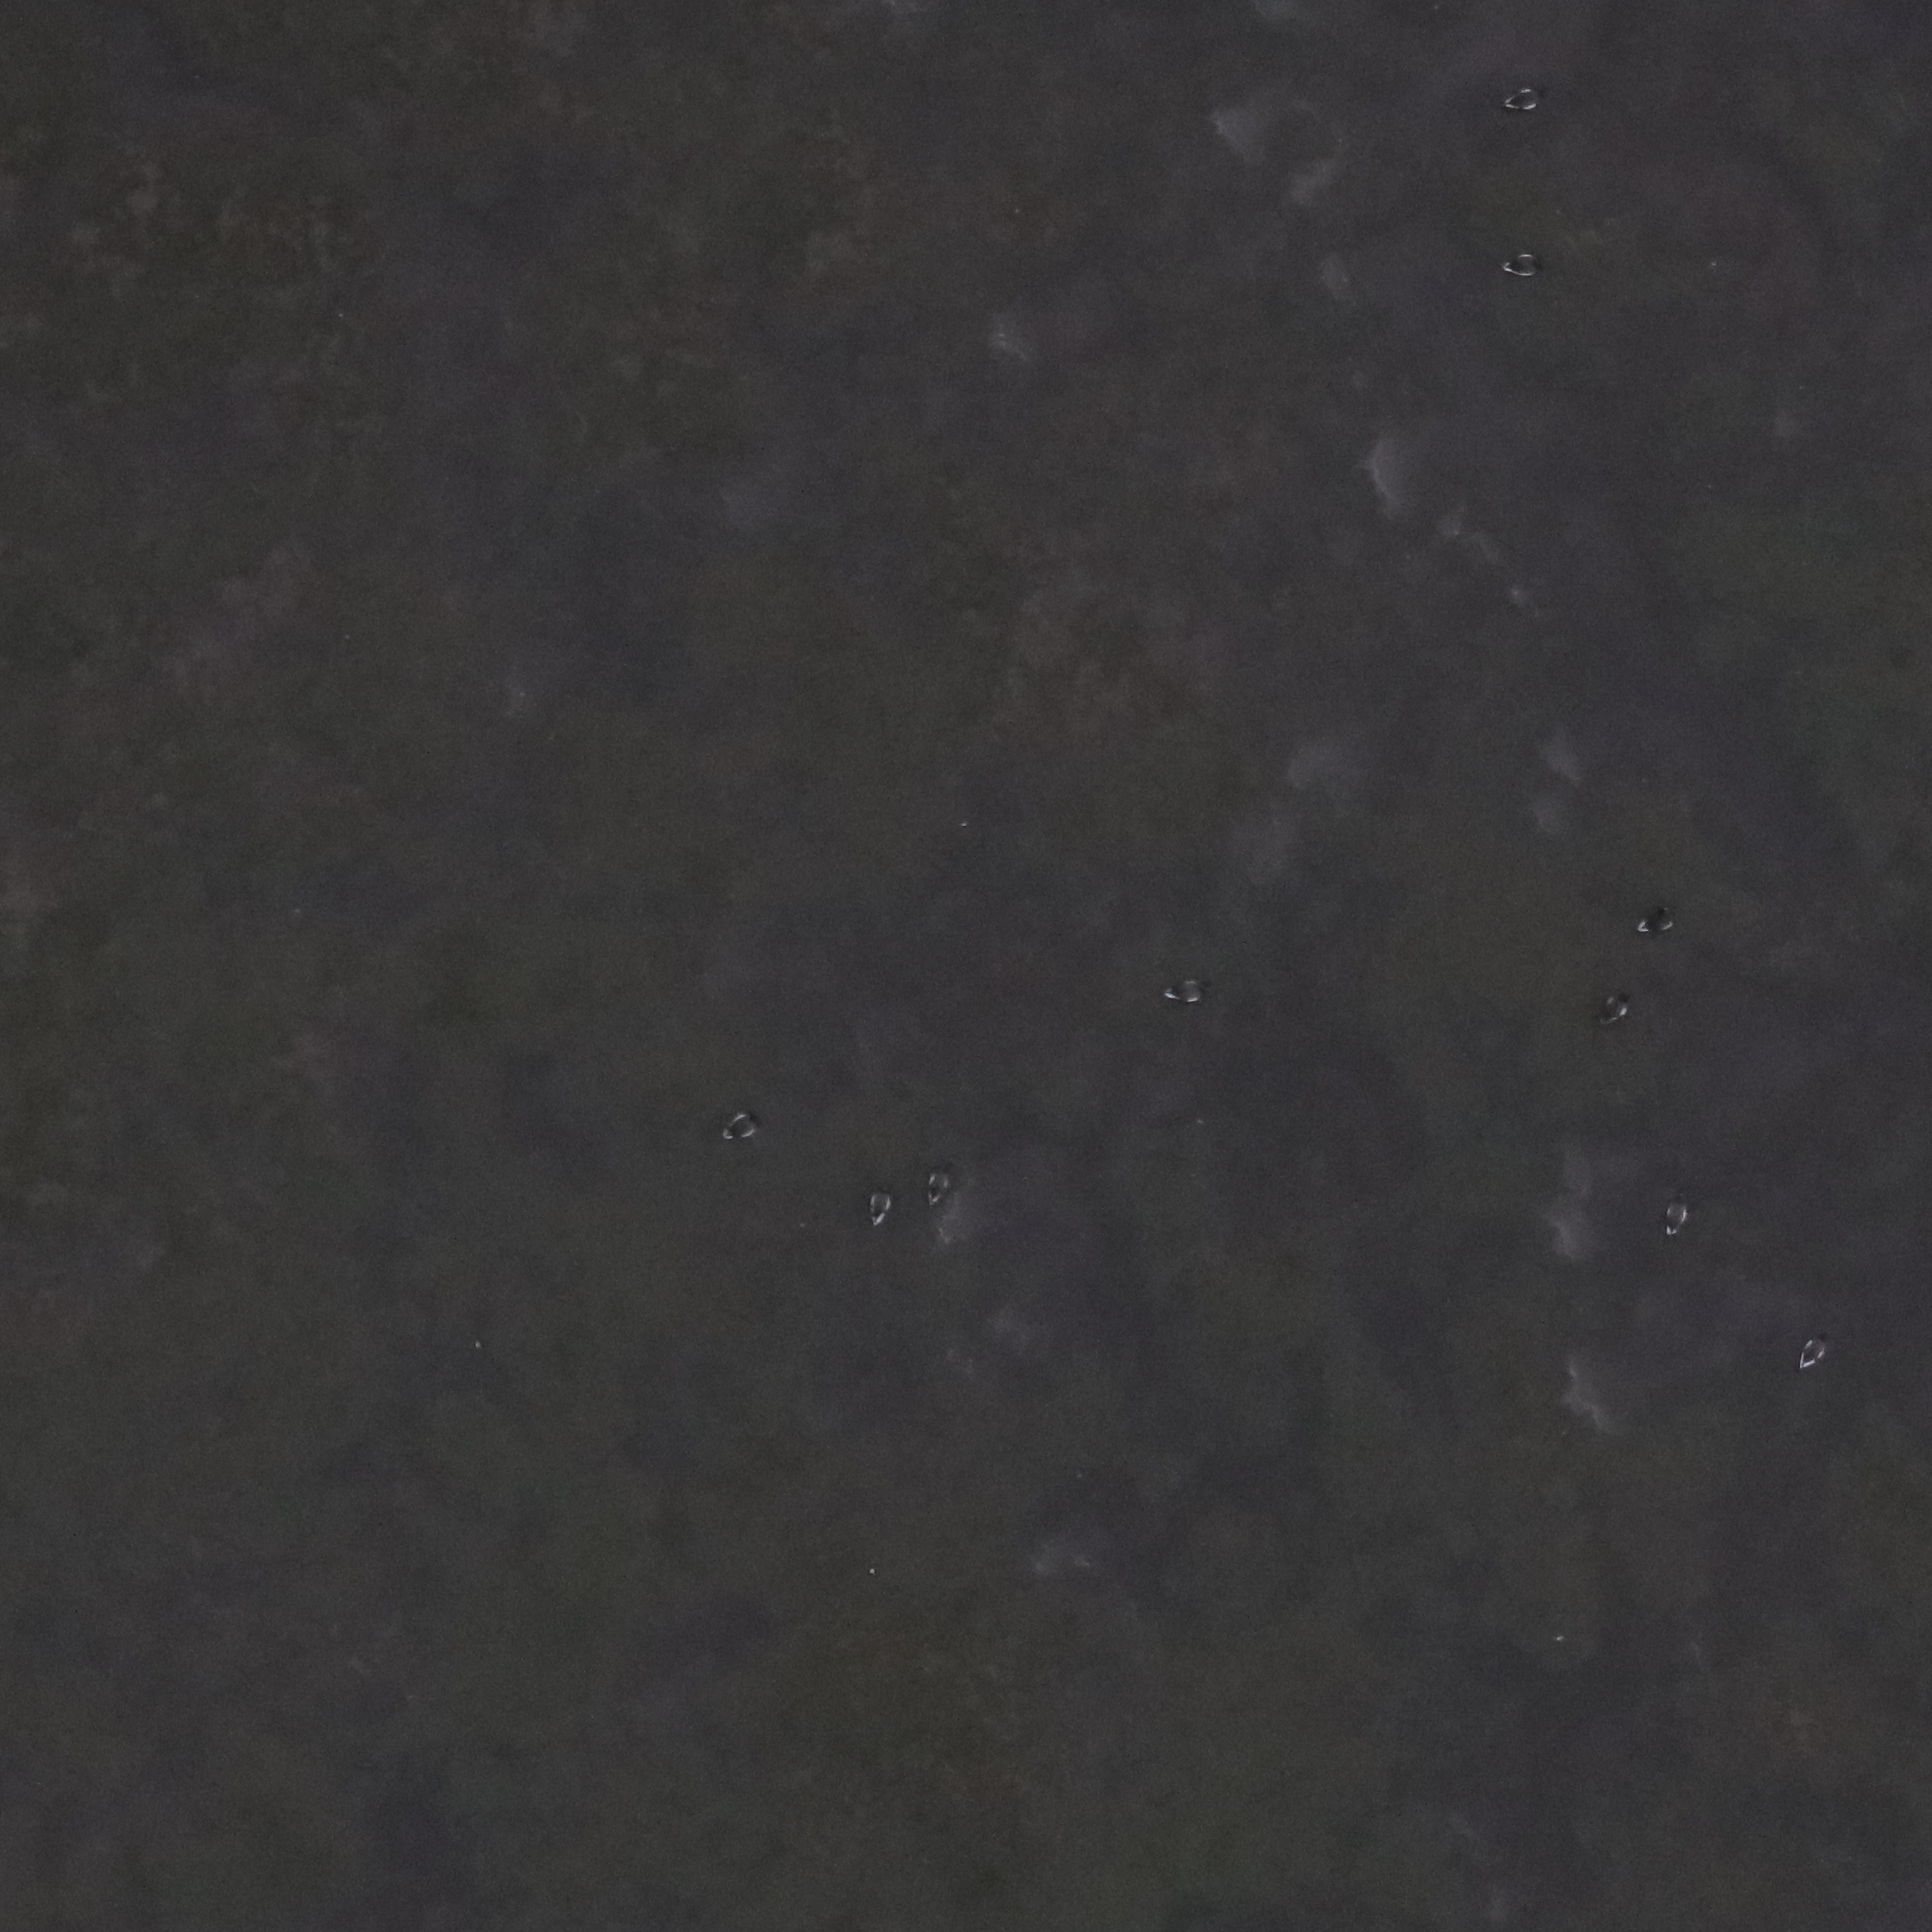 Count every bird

10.